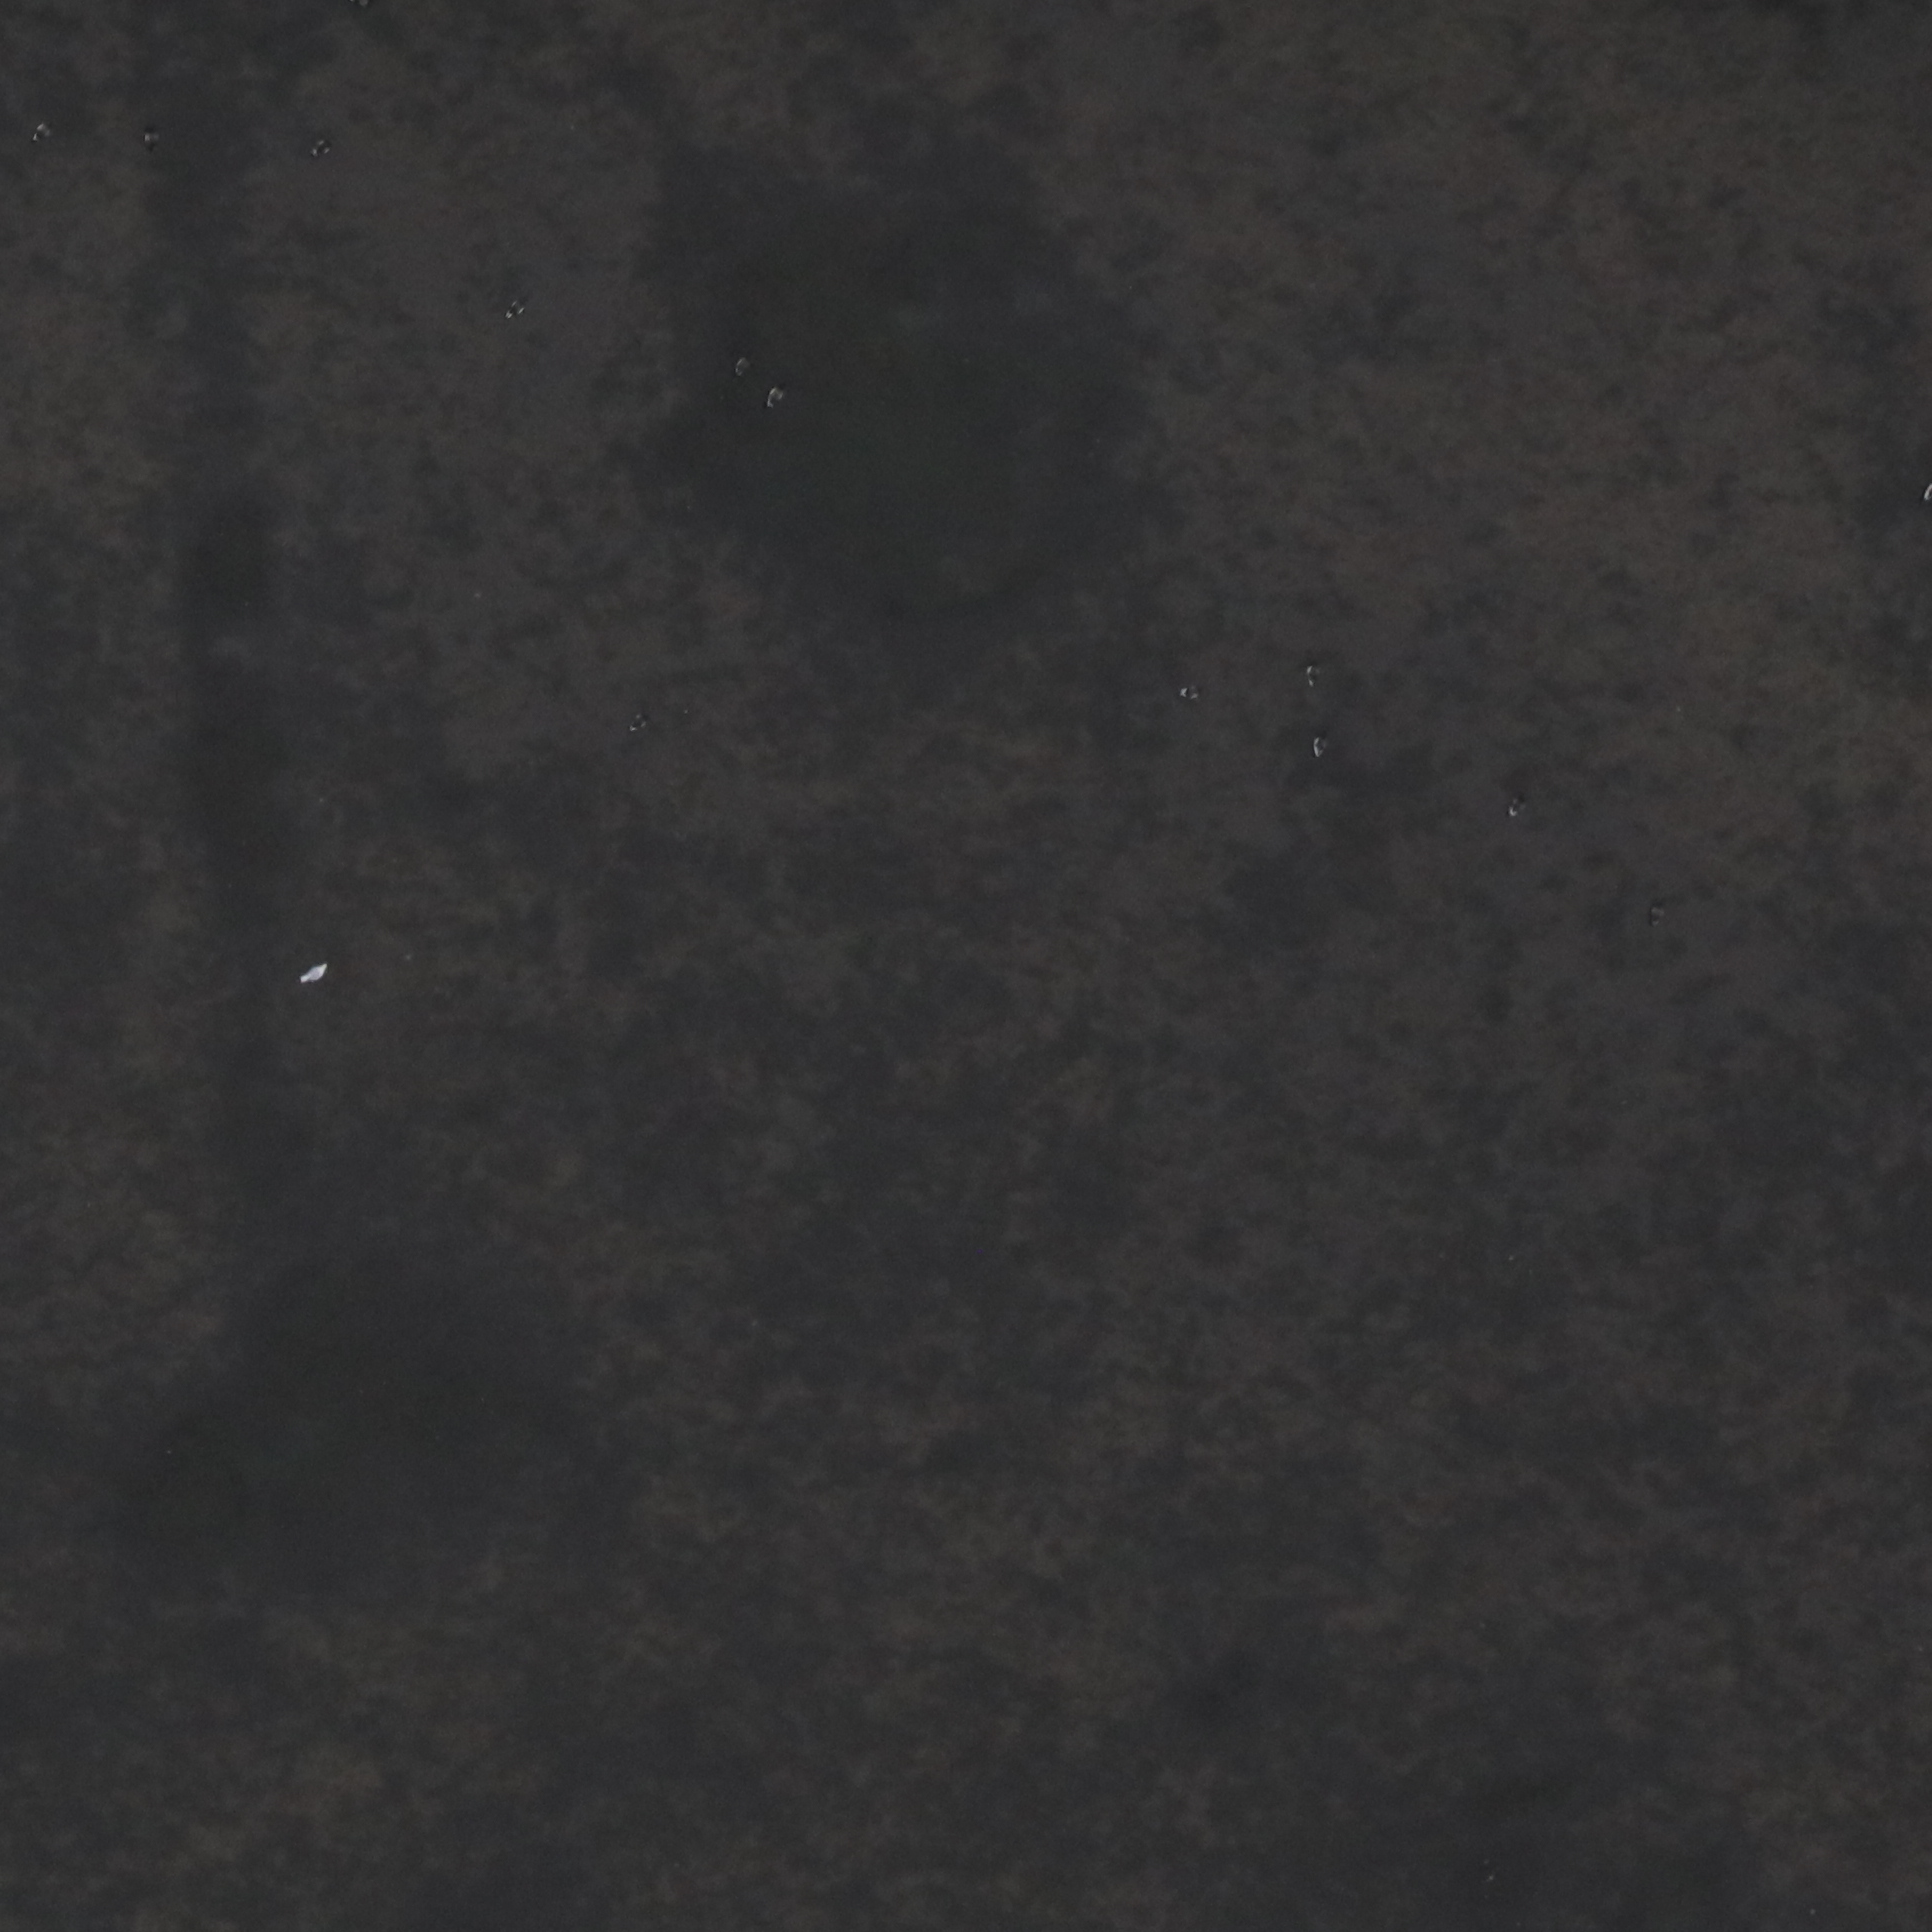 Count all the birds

14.